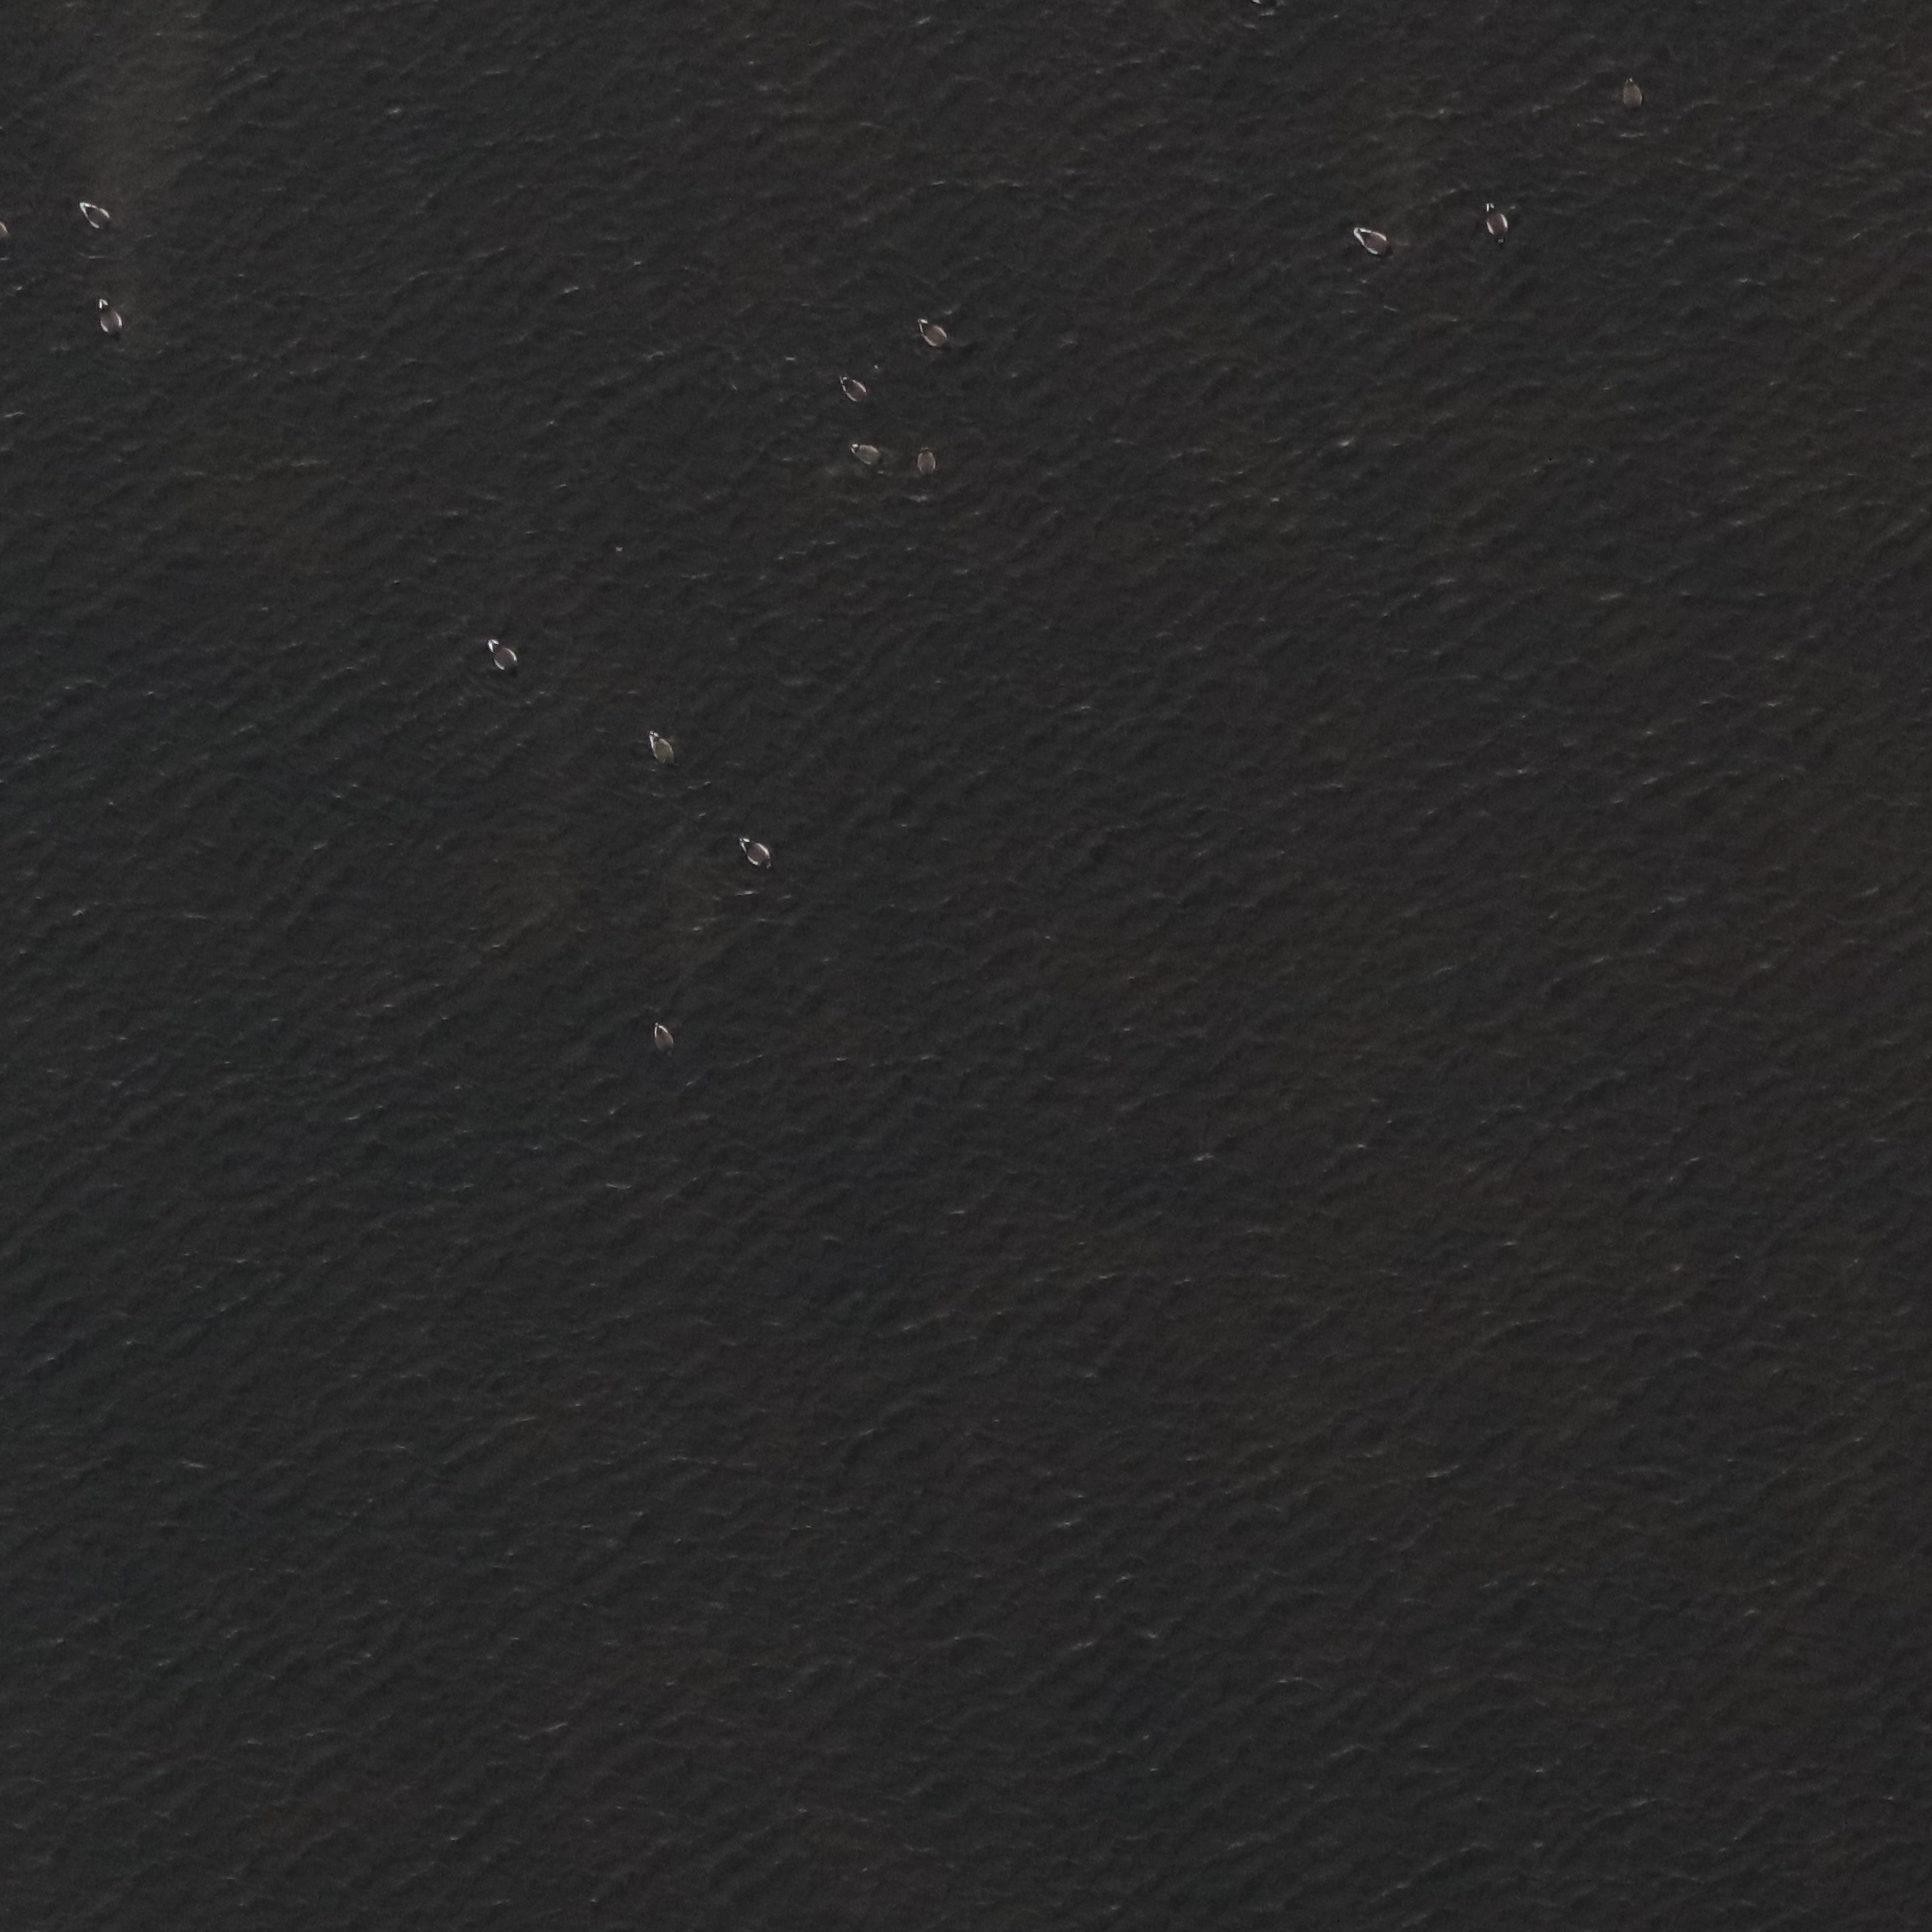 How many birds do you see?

13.